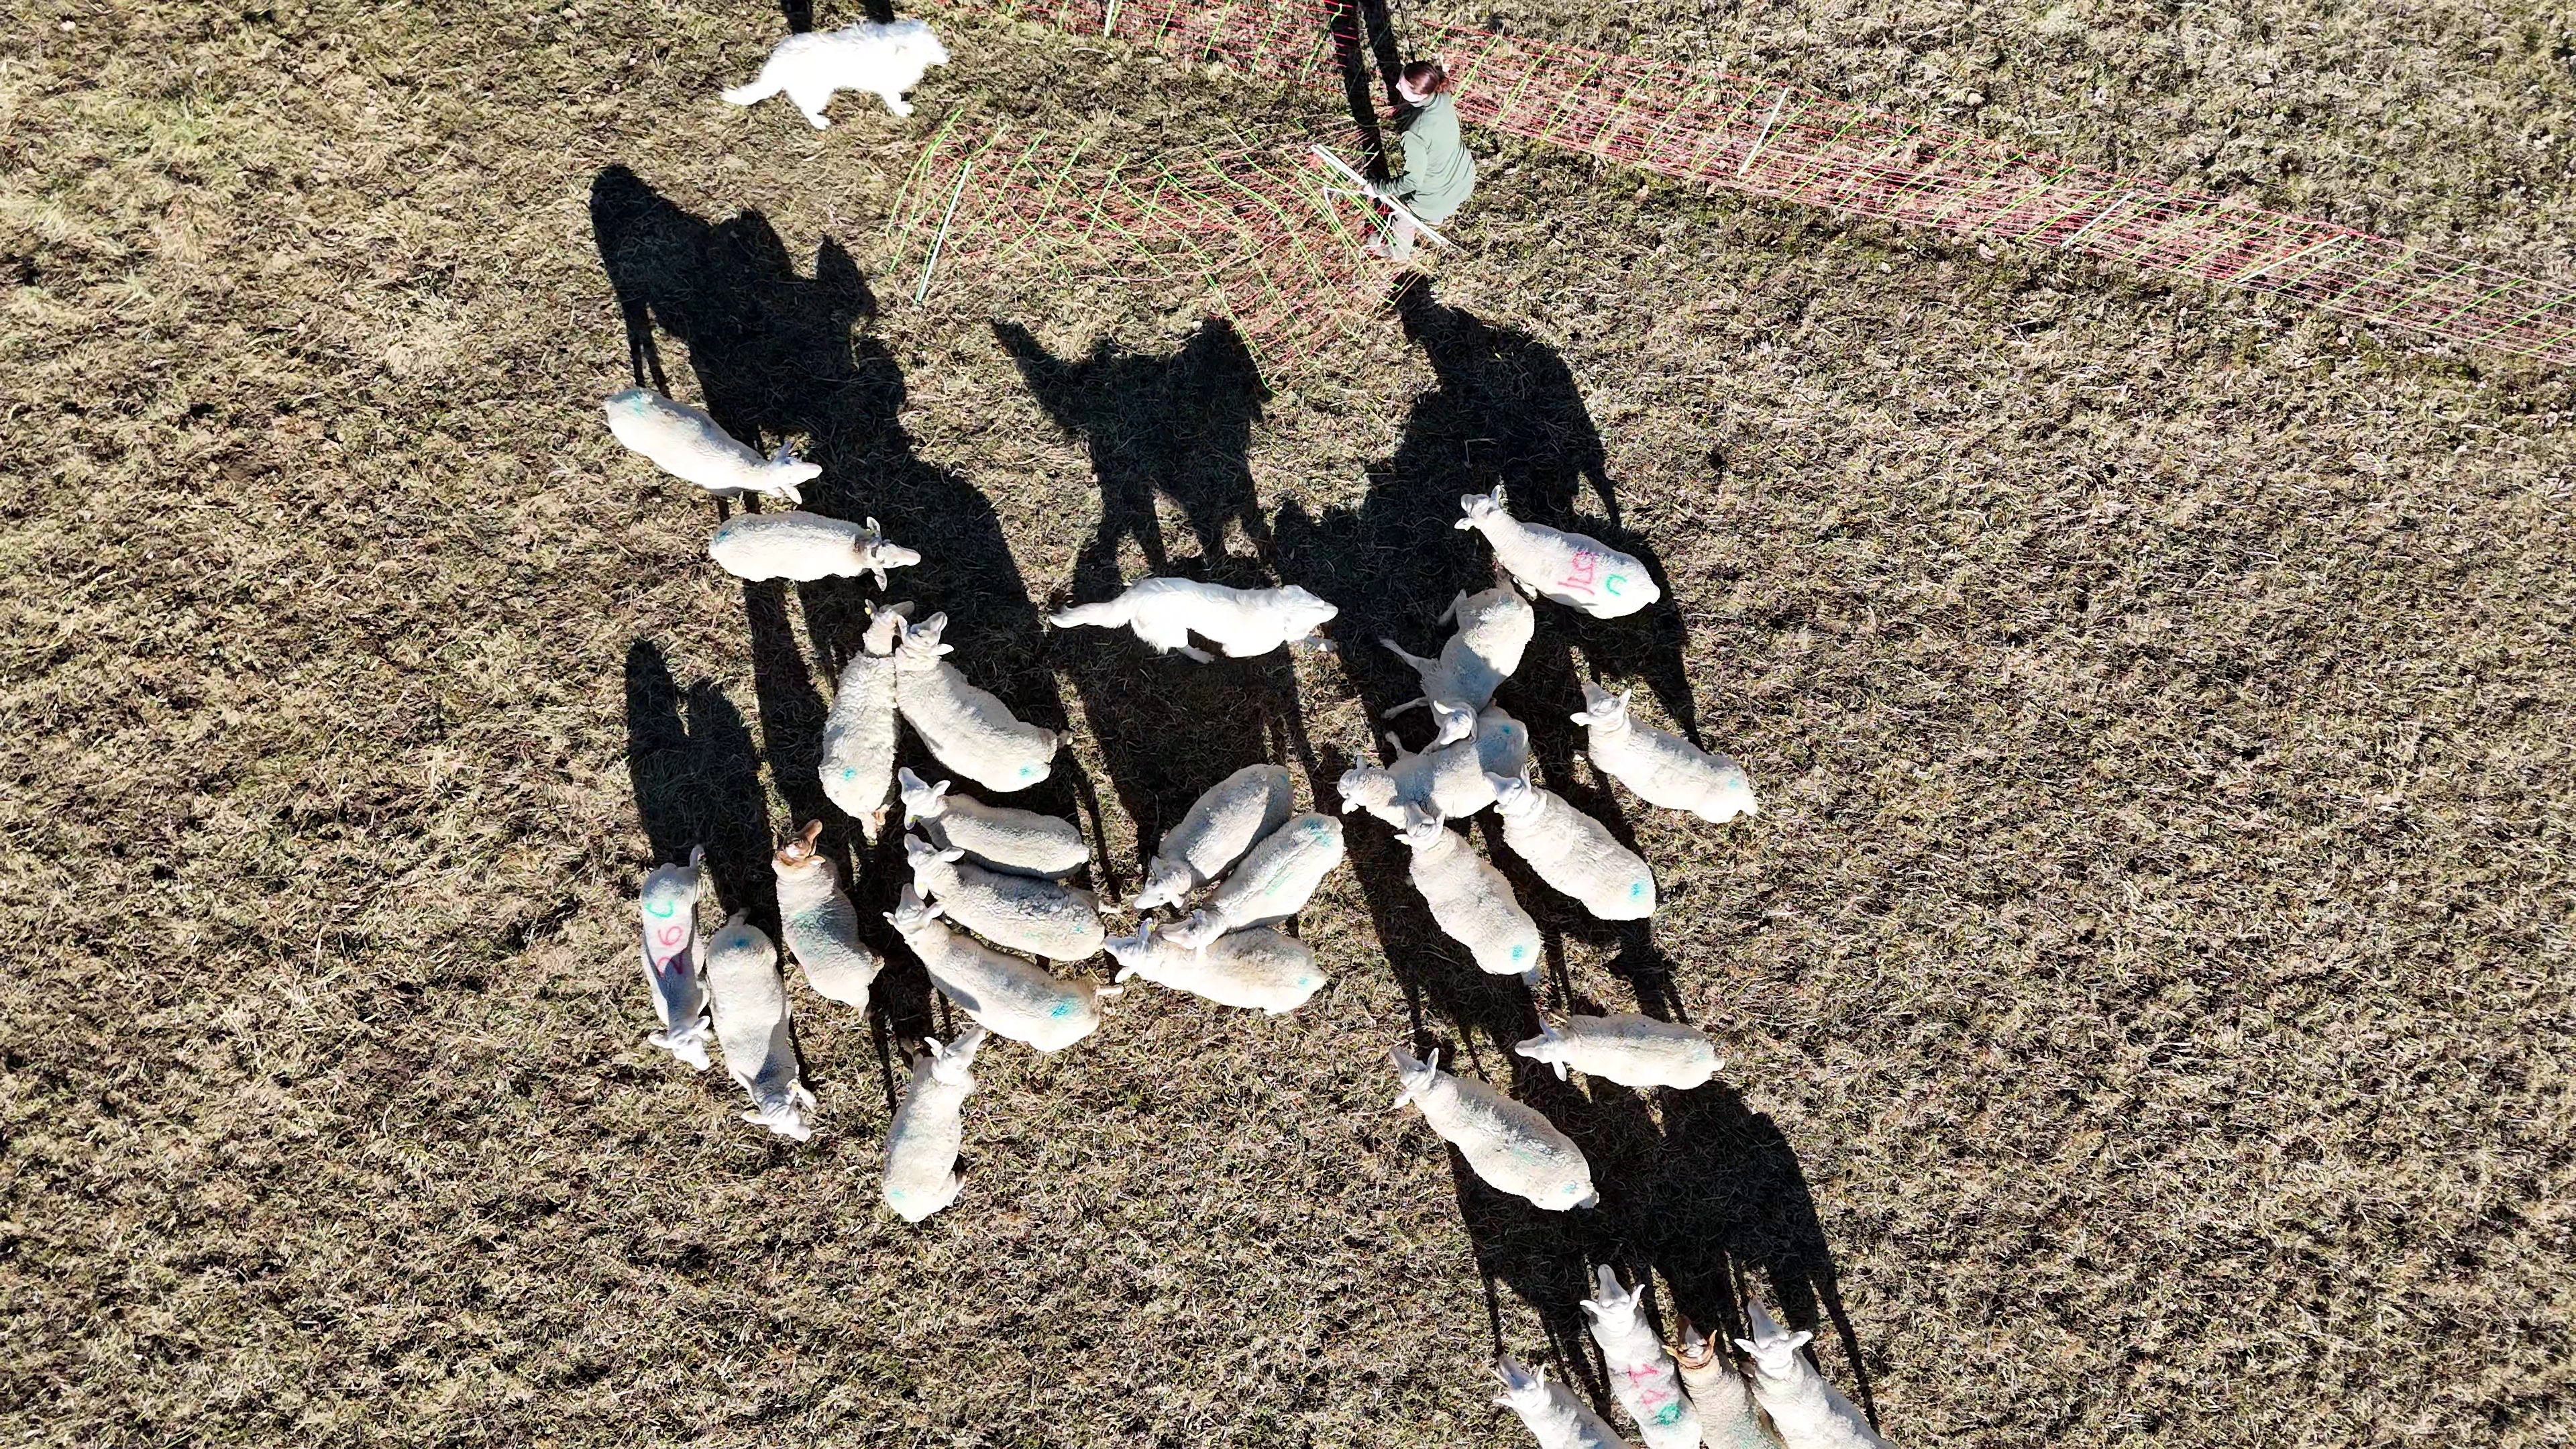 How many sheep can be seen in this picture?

26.